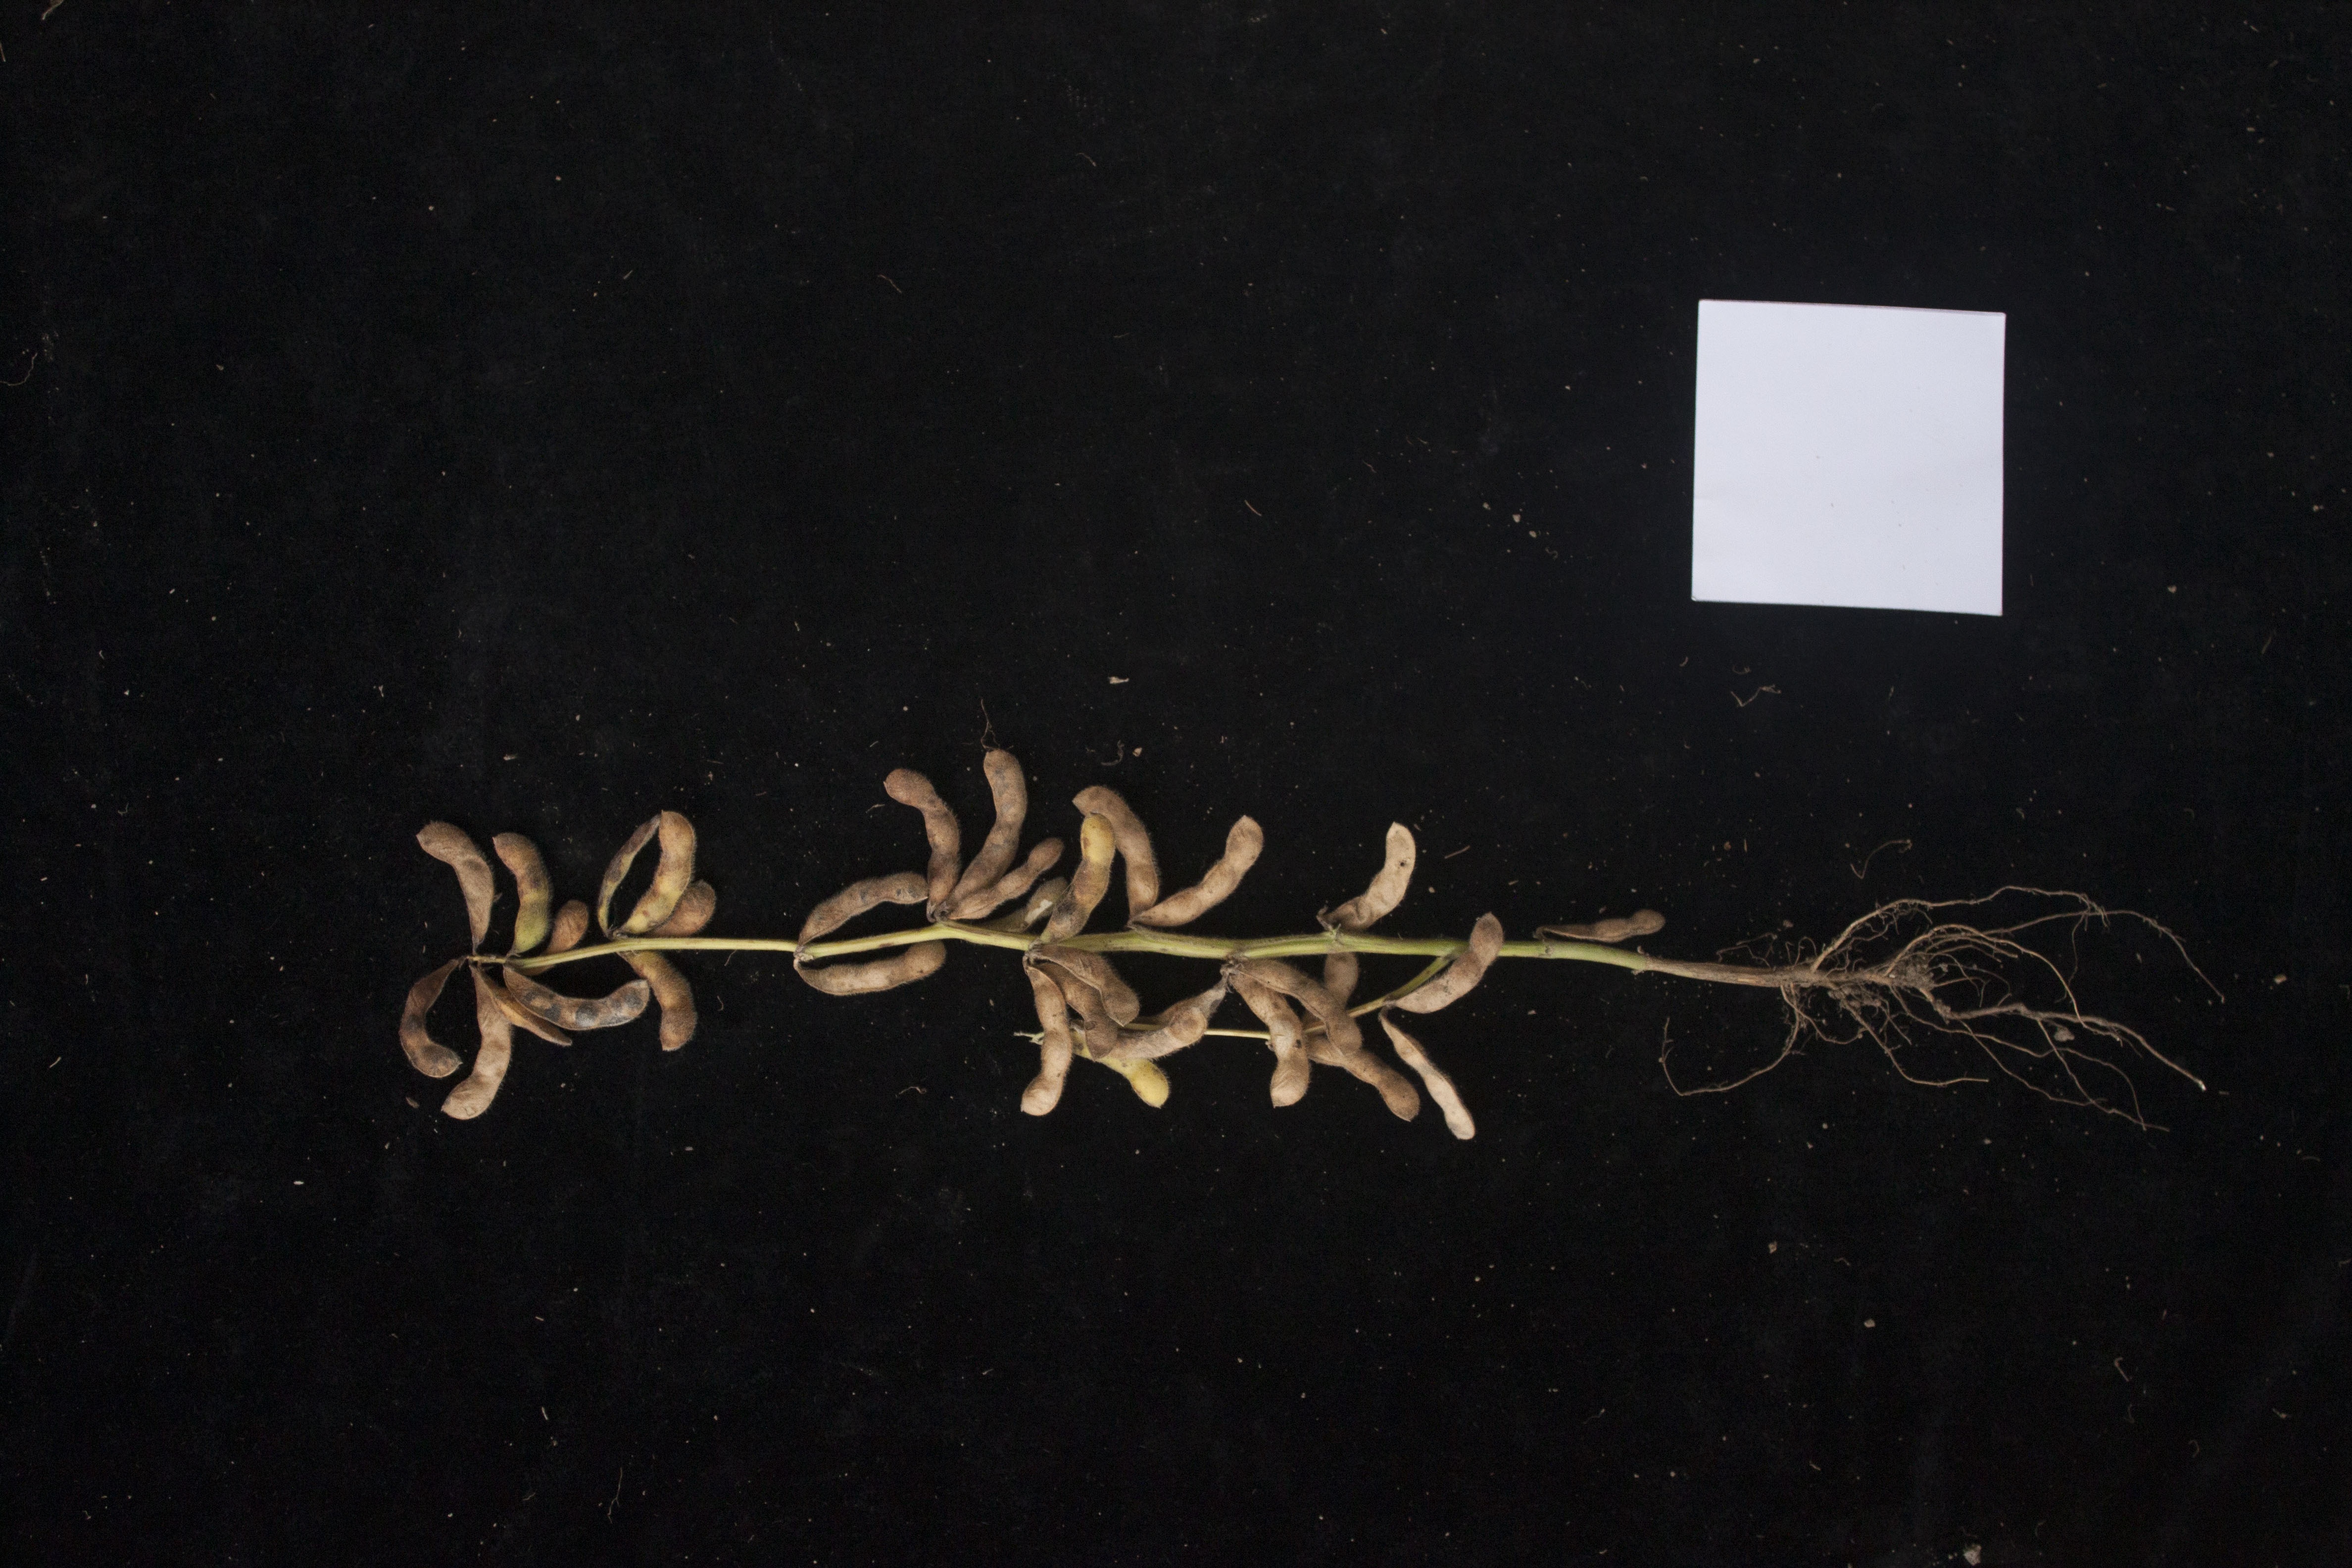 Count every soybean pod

26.